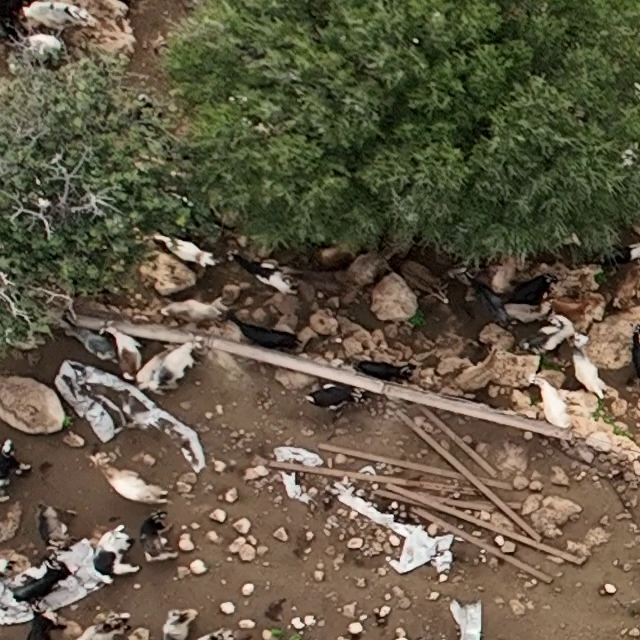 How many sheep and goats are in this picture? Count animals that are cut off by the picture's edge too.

34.